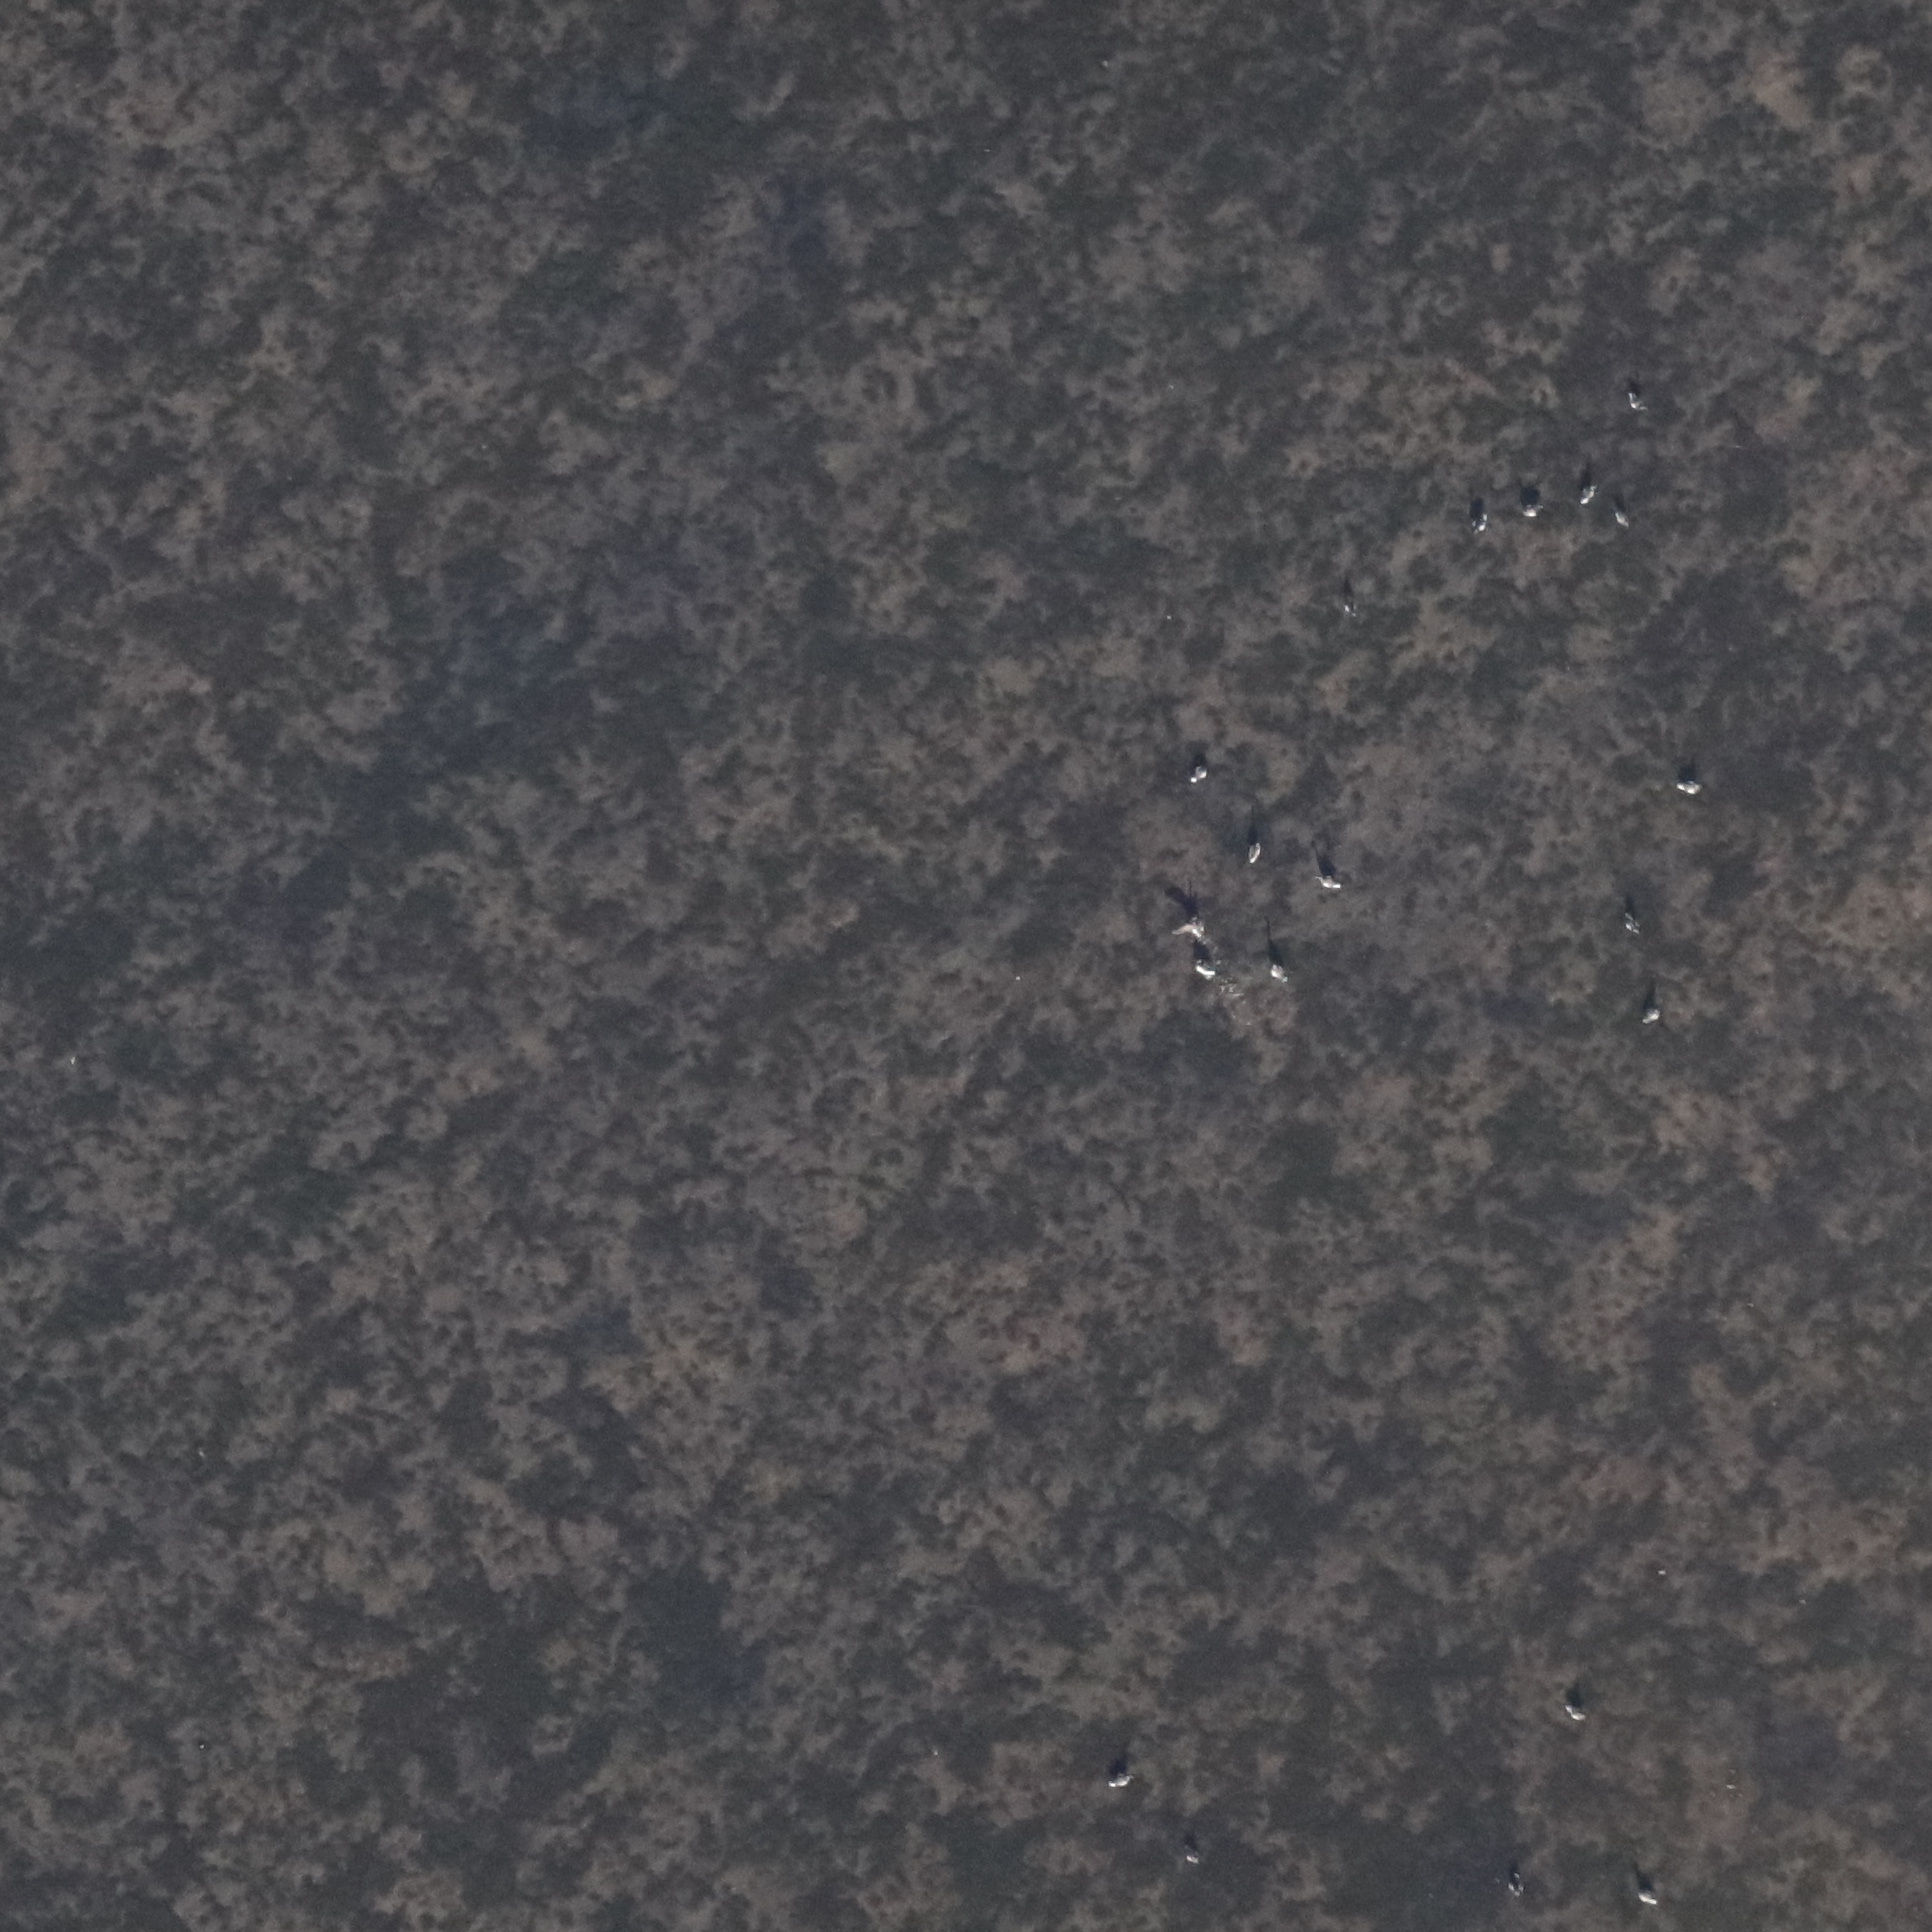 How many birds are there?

20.